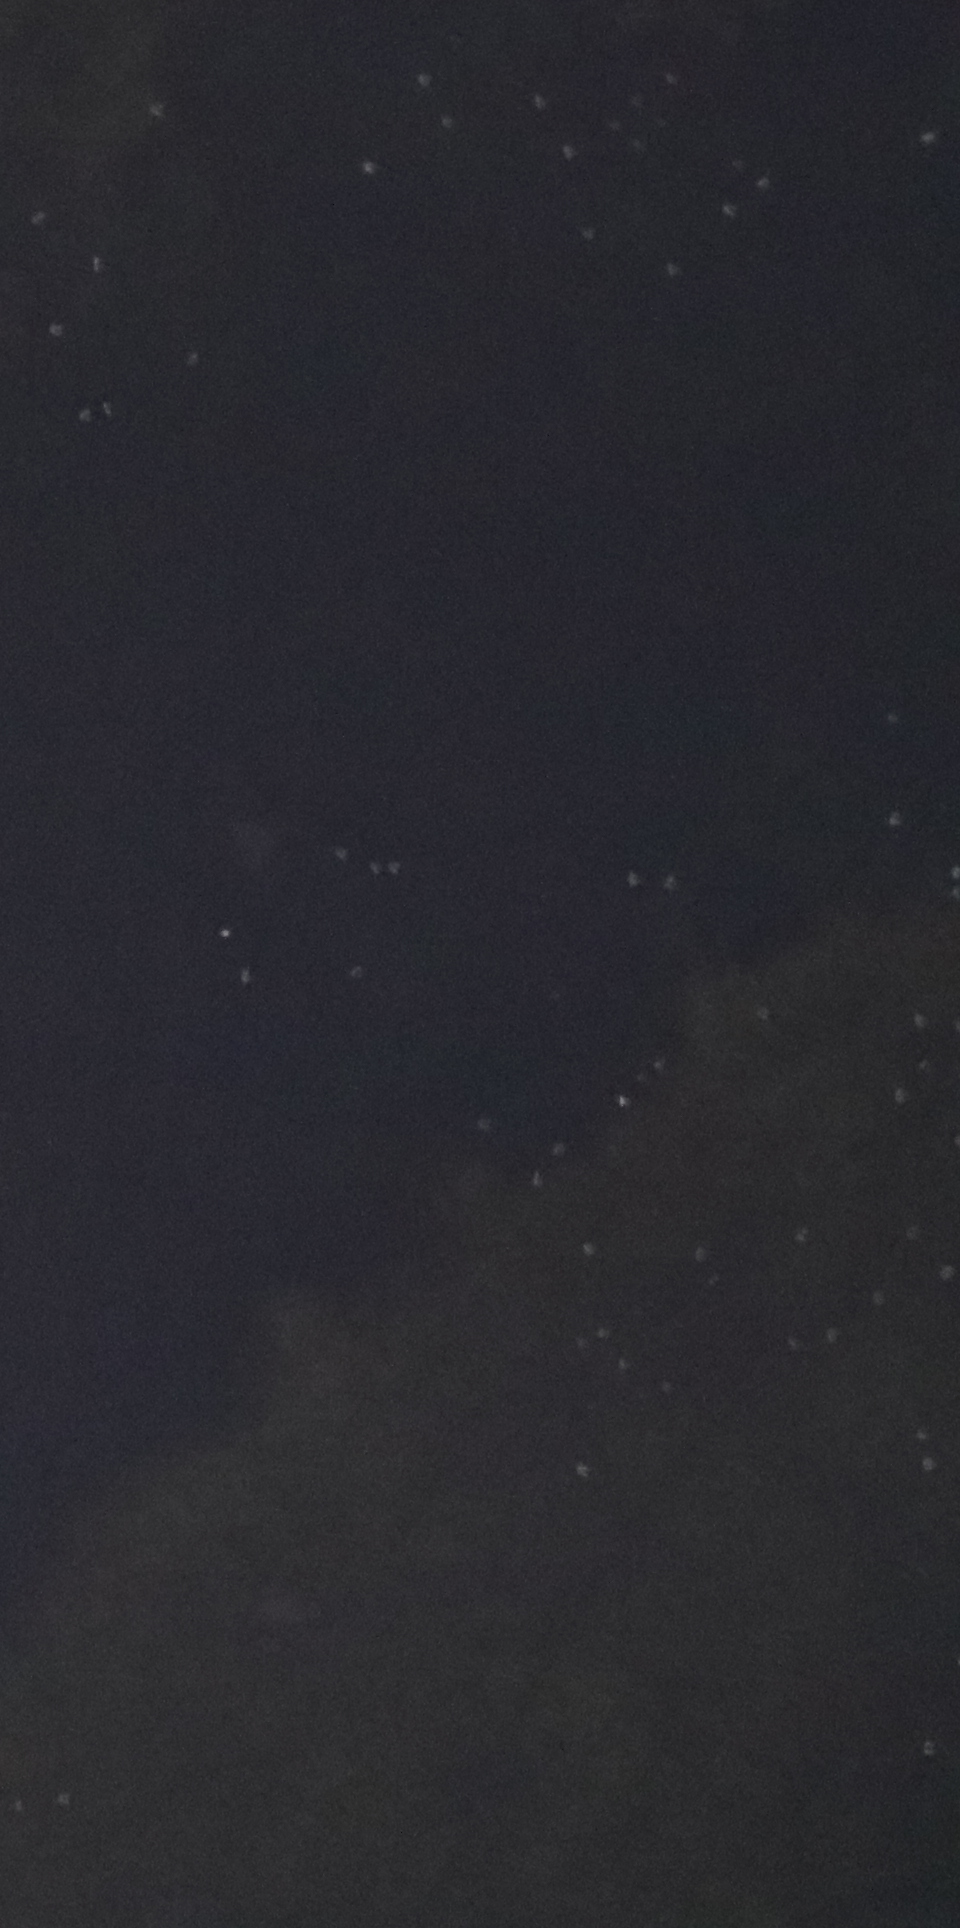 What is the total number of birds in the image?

63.